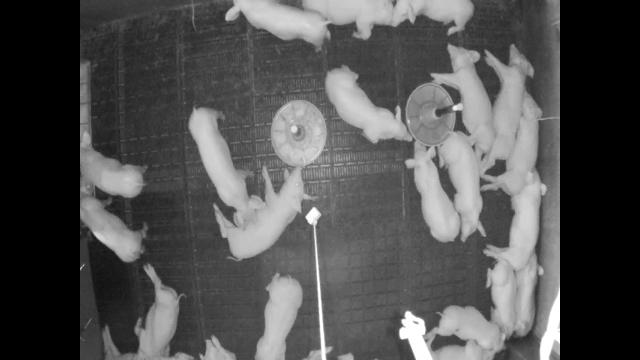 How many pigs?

22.